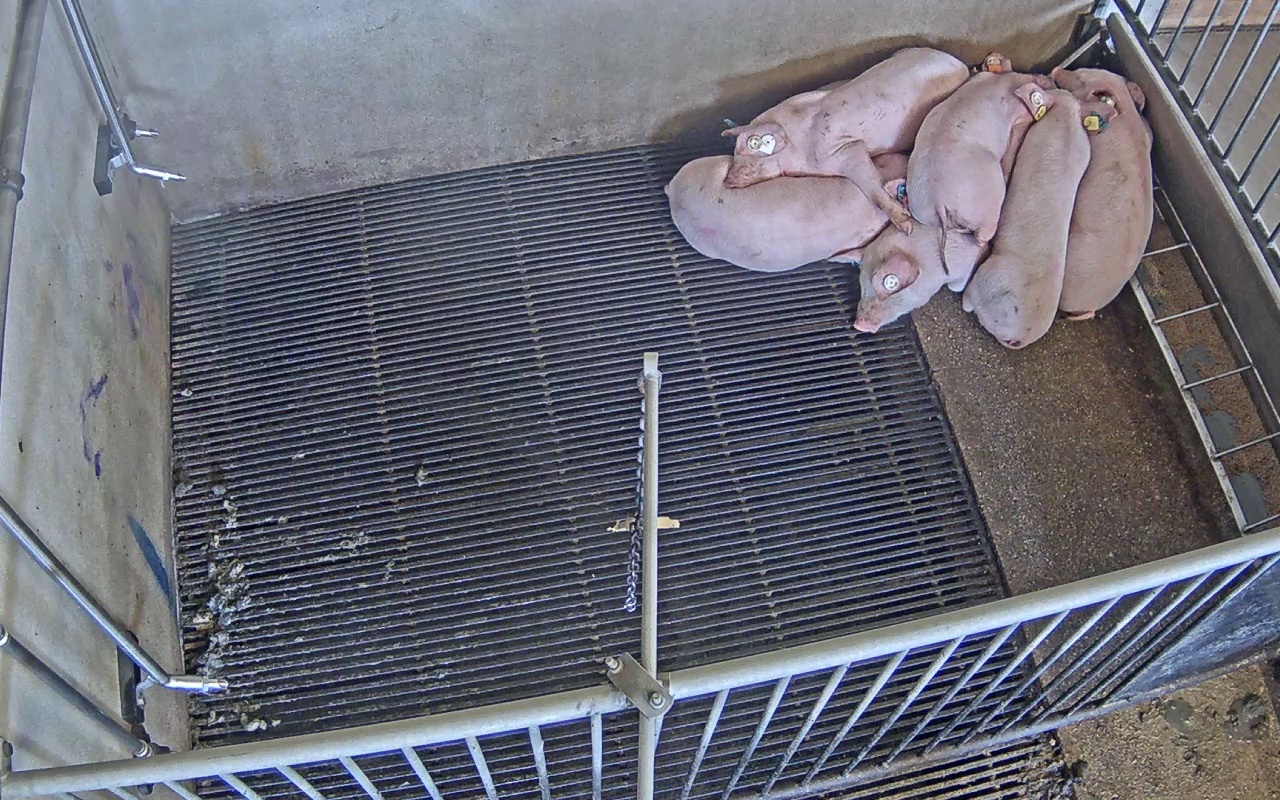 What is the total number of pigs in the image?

6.